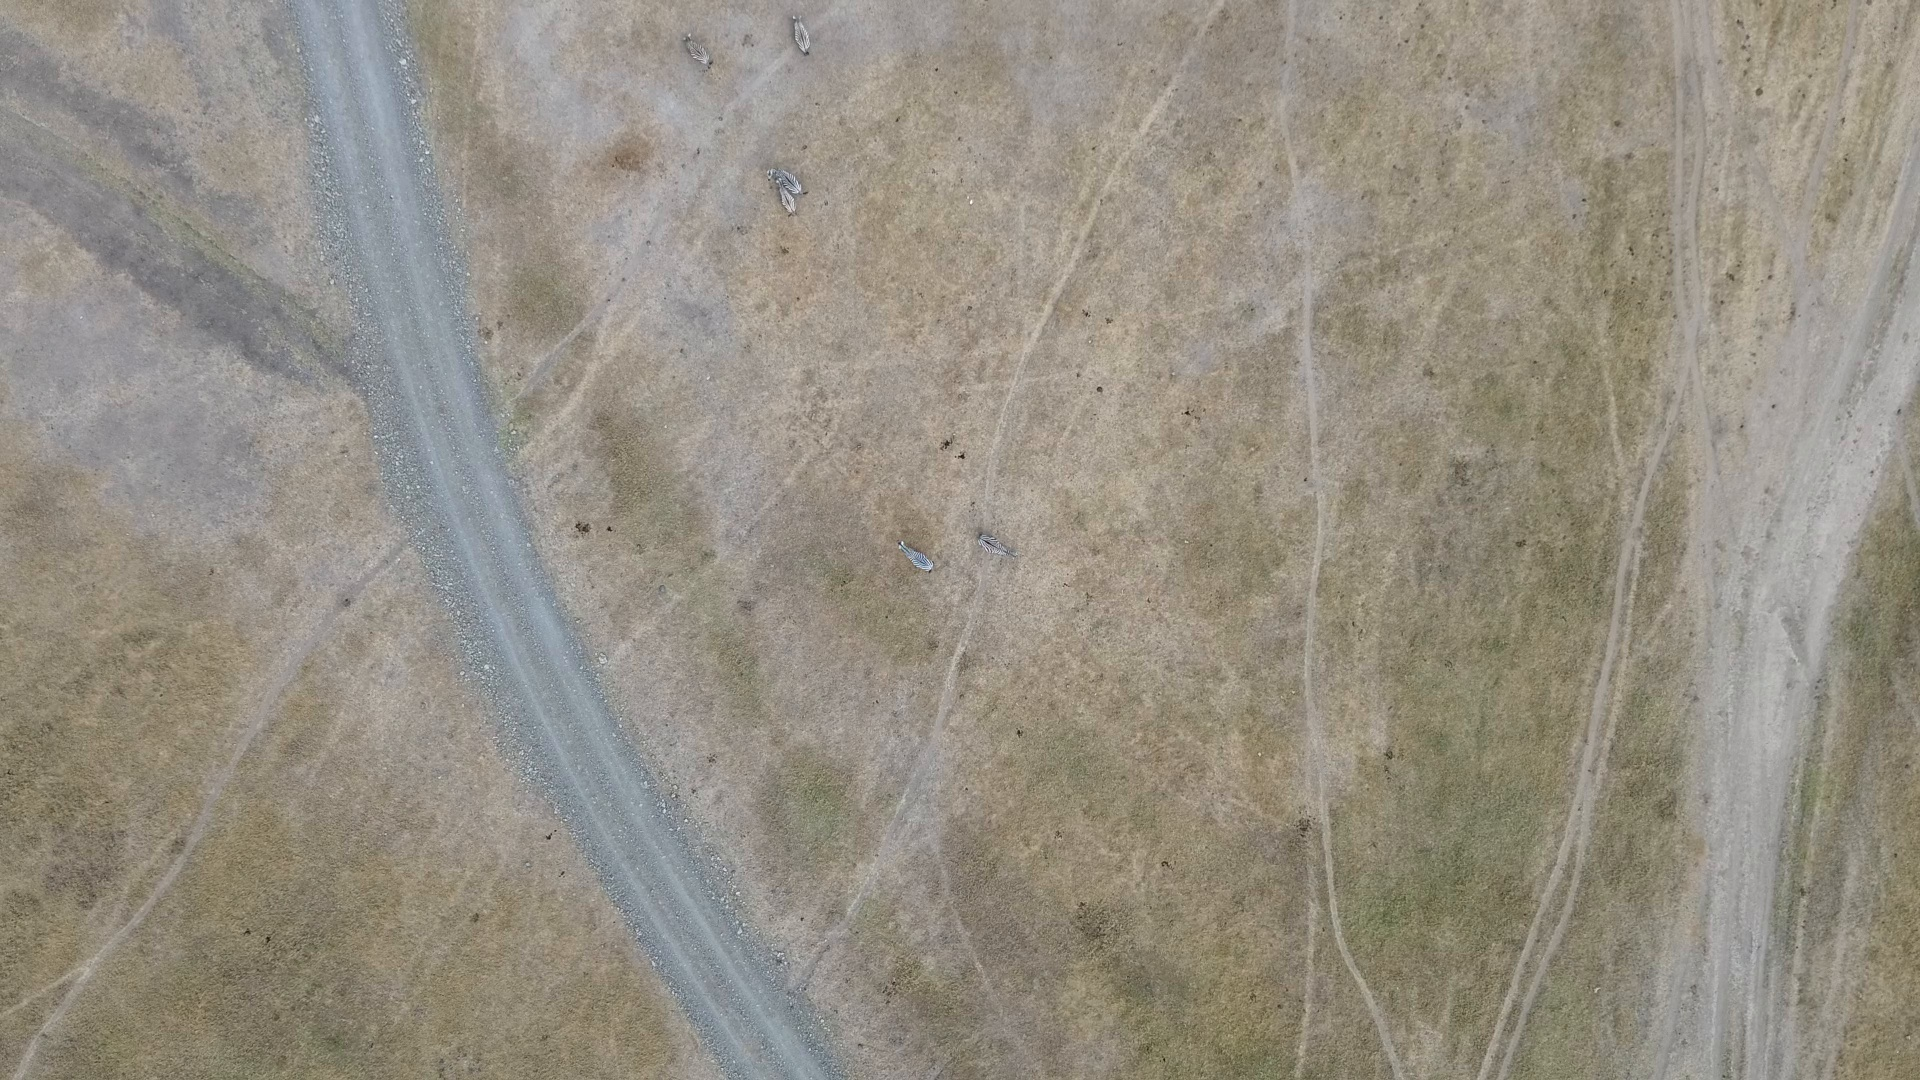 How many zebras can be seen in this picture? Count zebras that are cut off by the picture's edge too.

6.